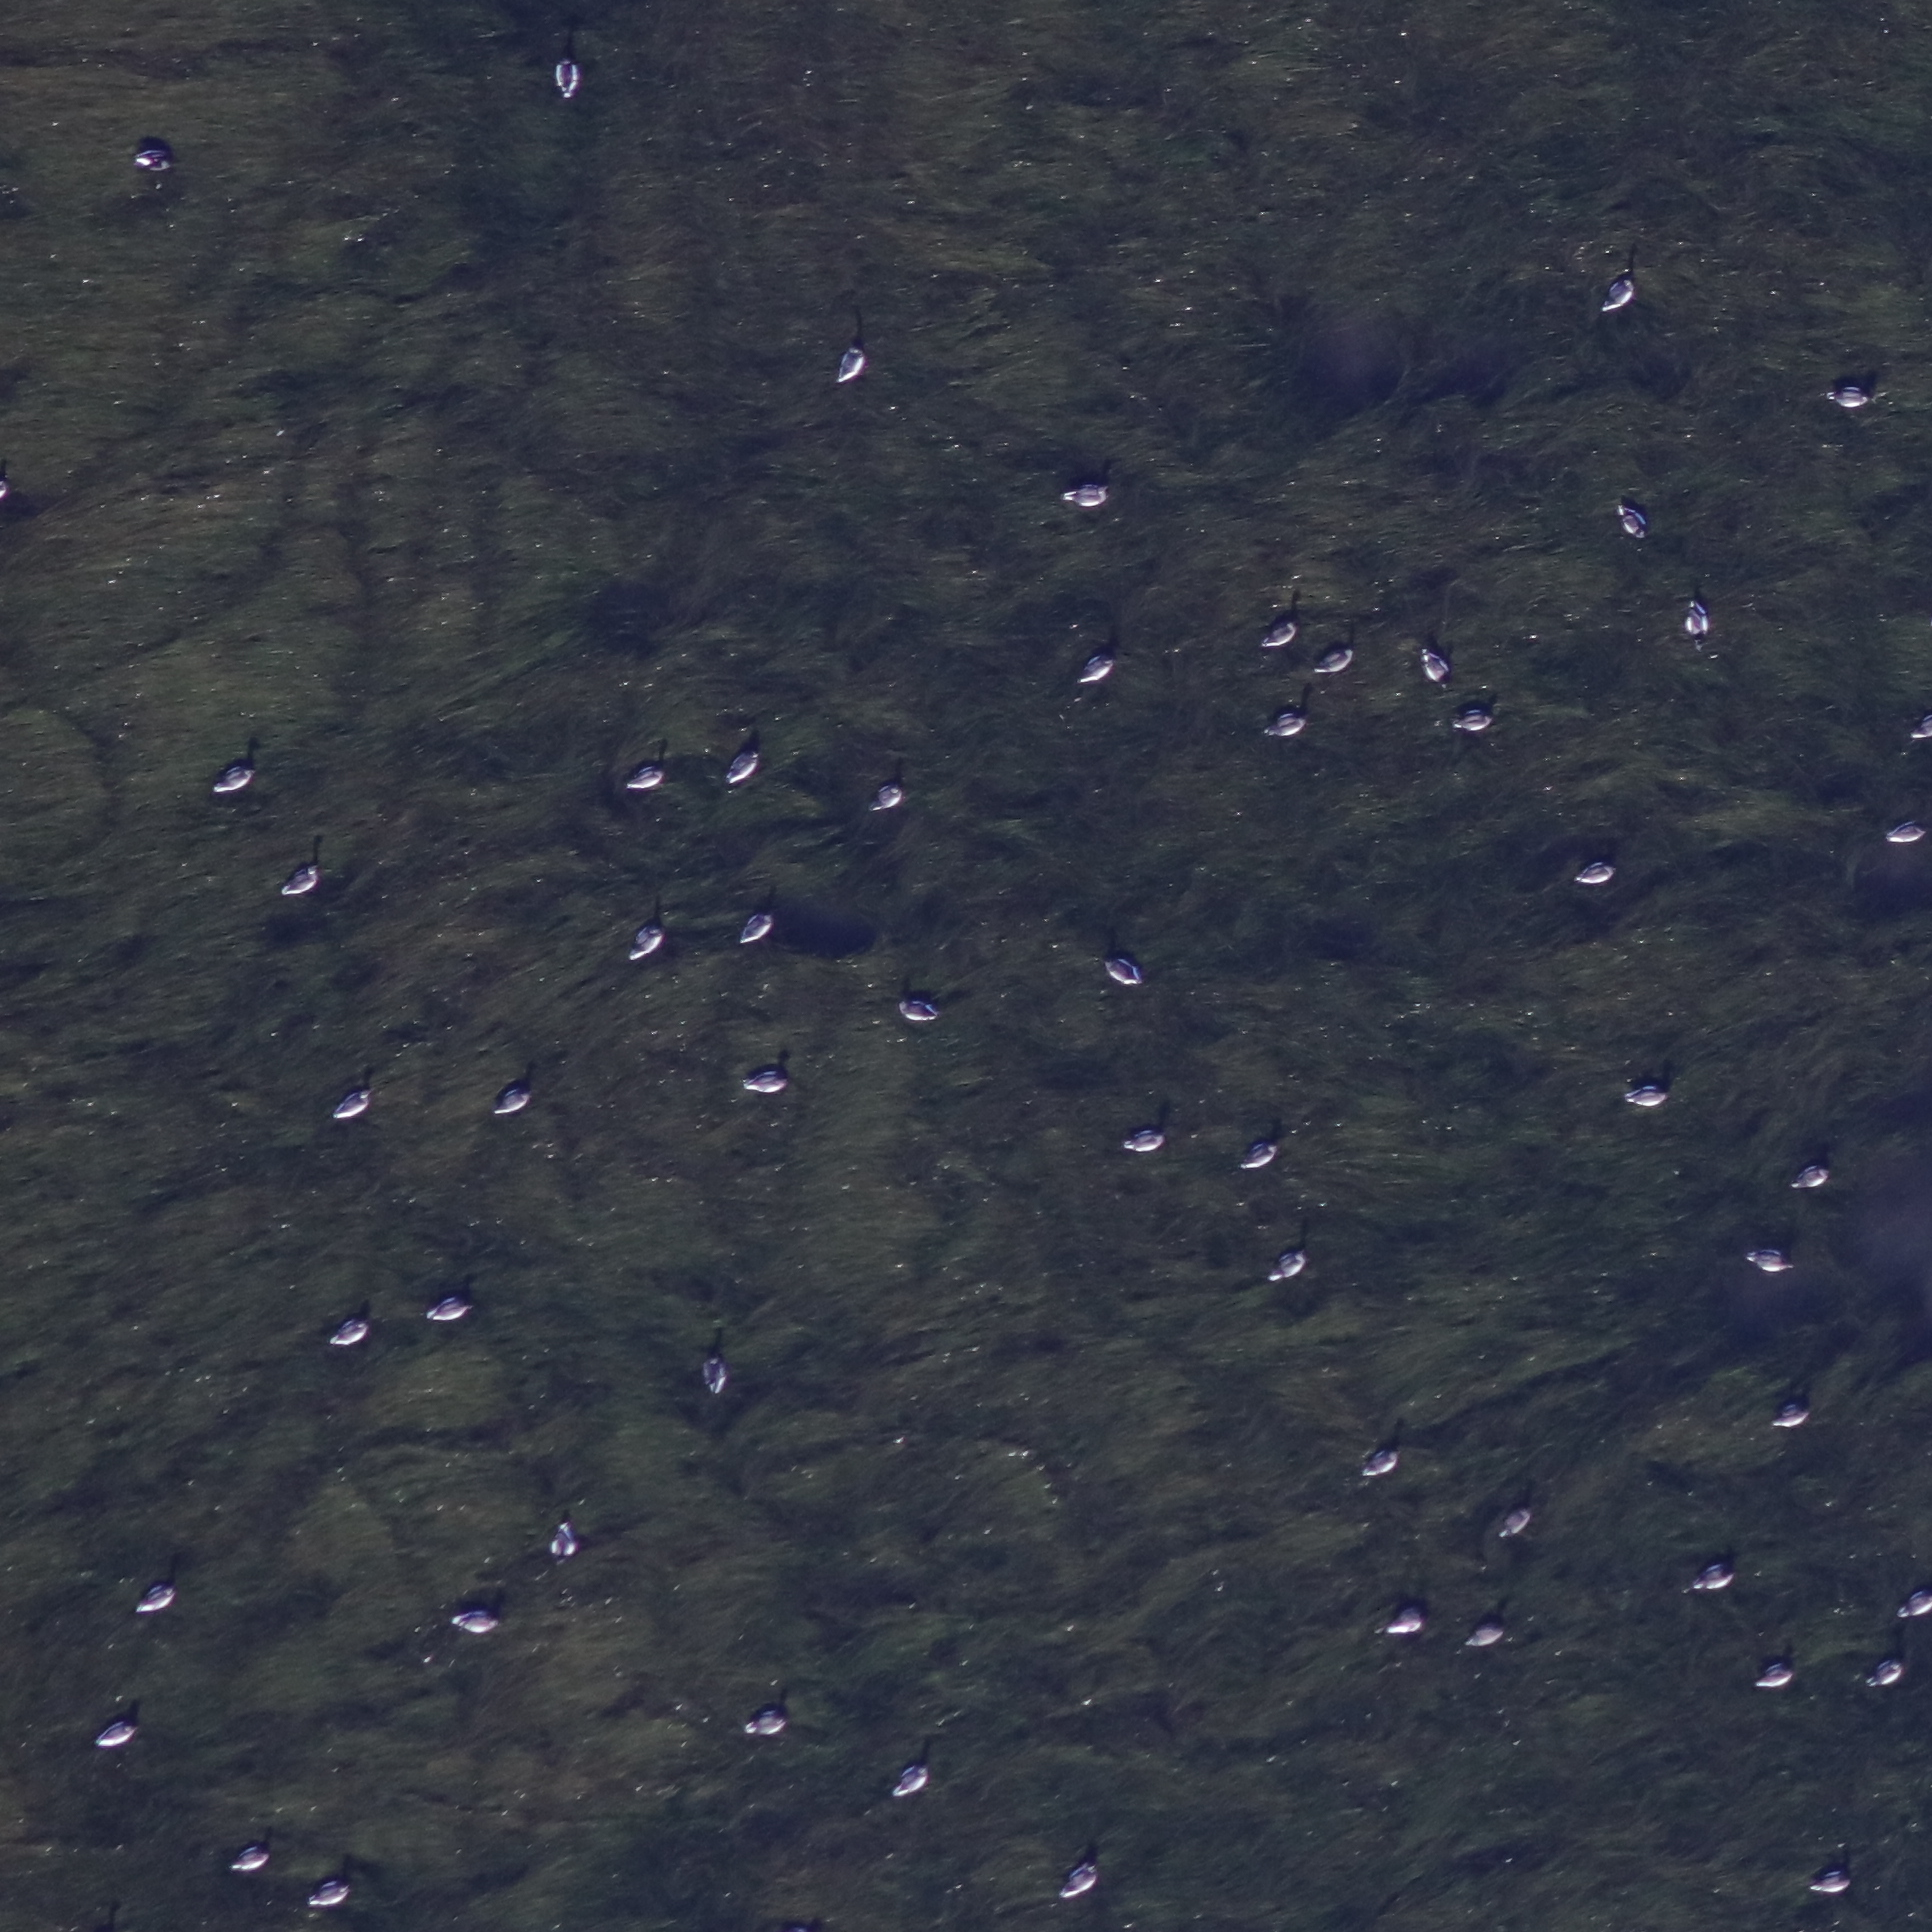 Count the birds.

57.